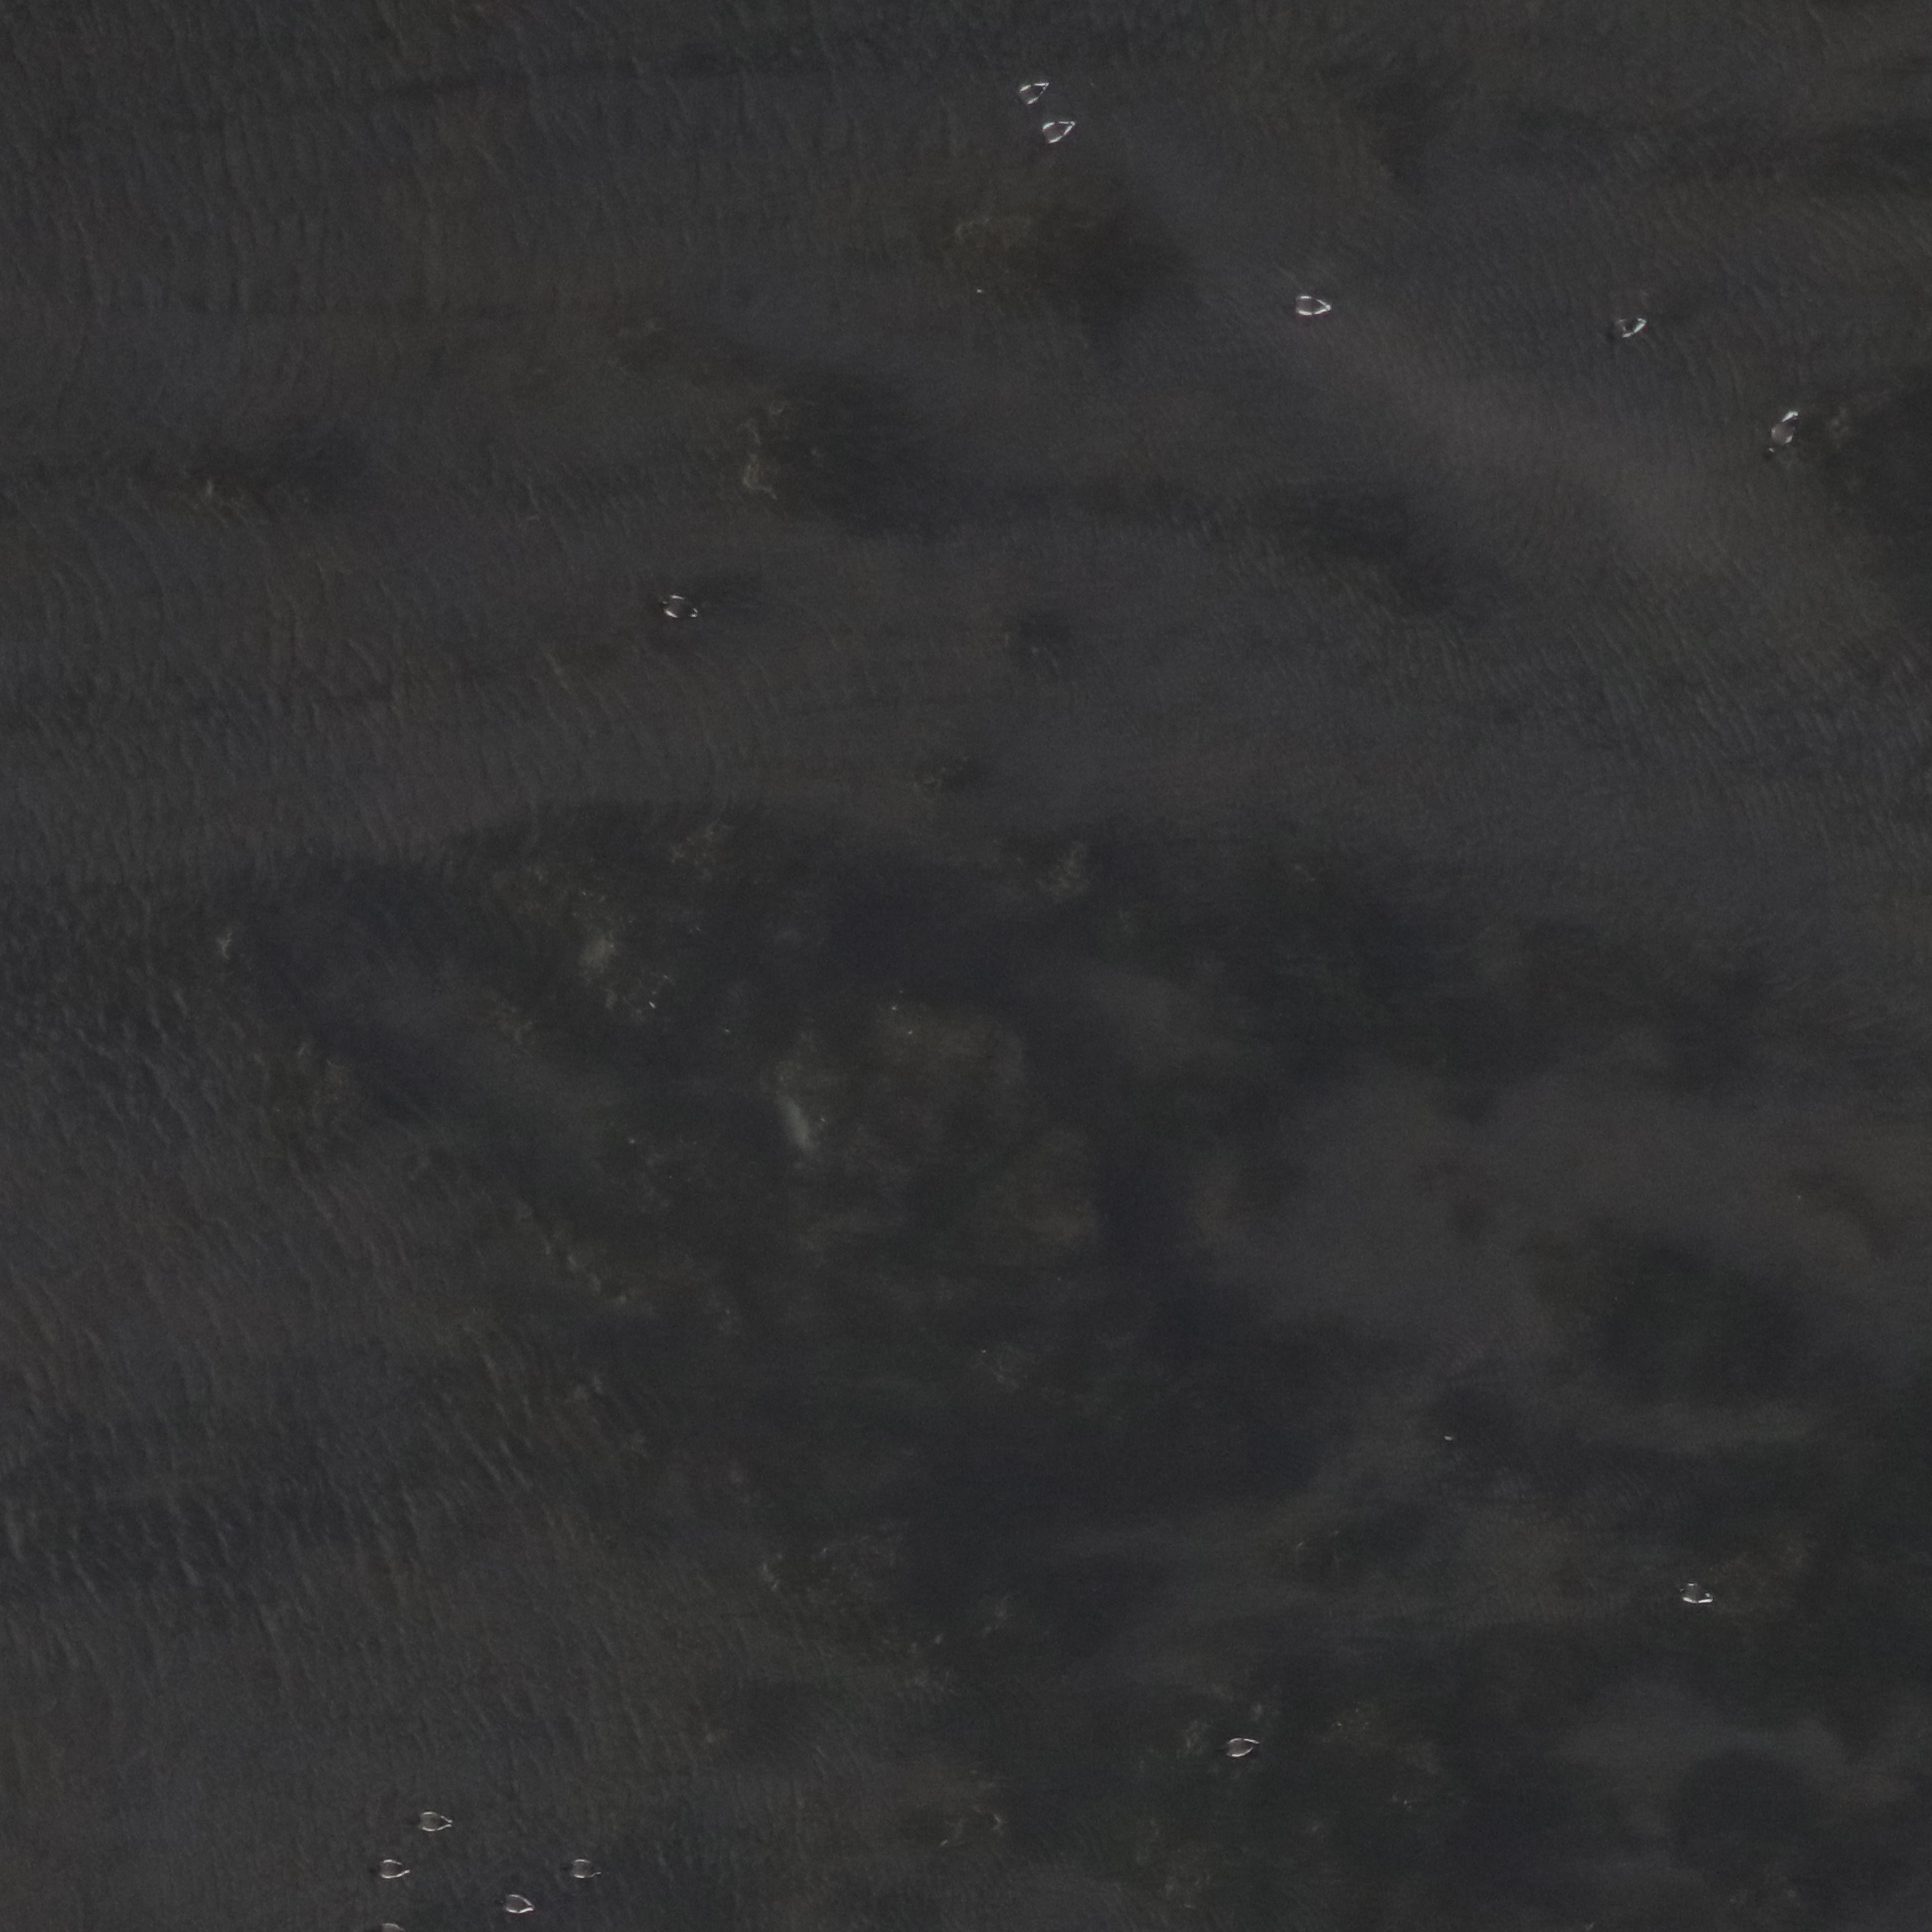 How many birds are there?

12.